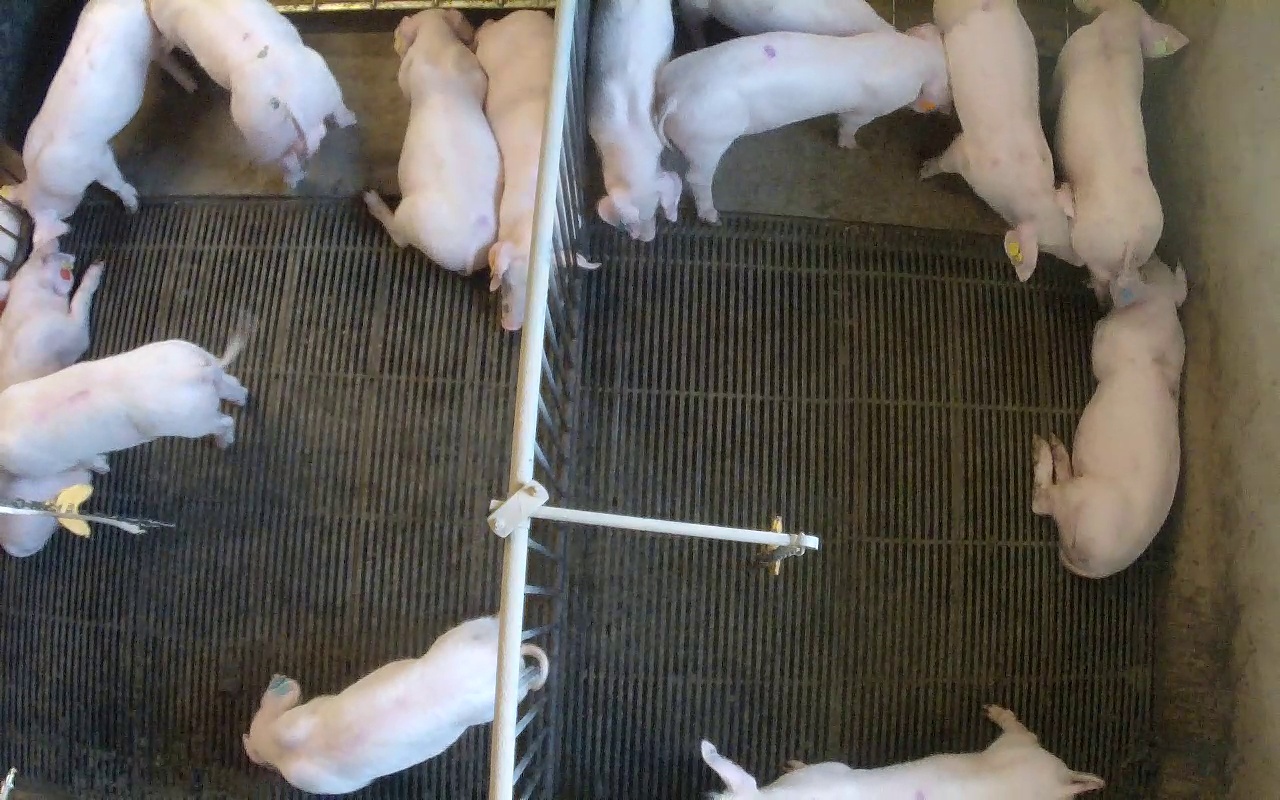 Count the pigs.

14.